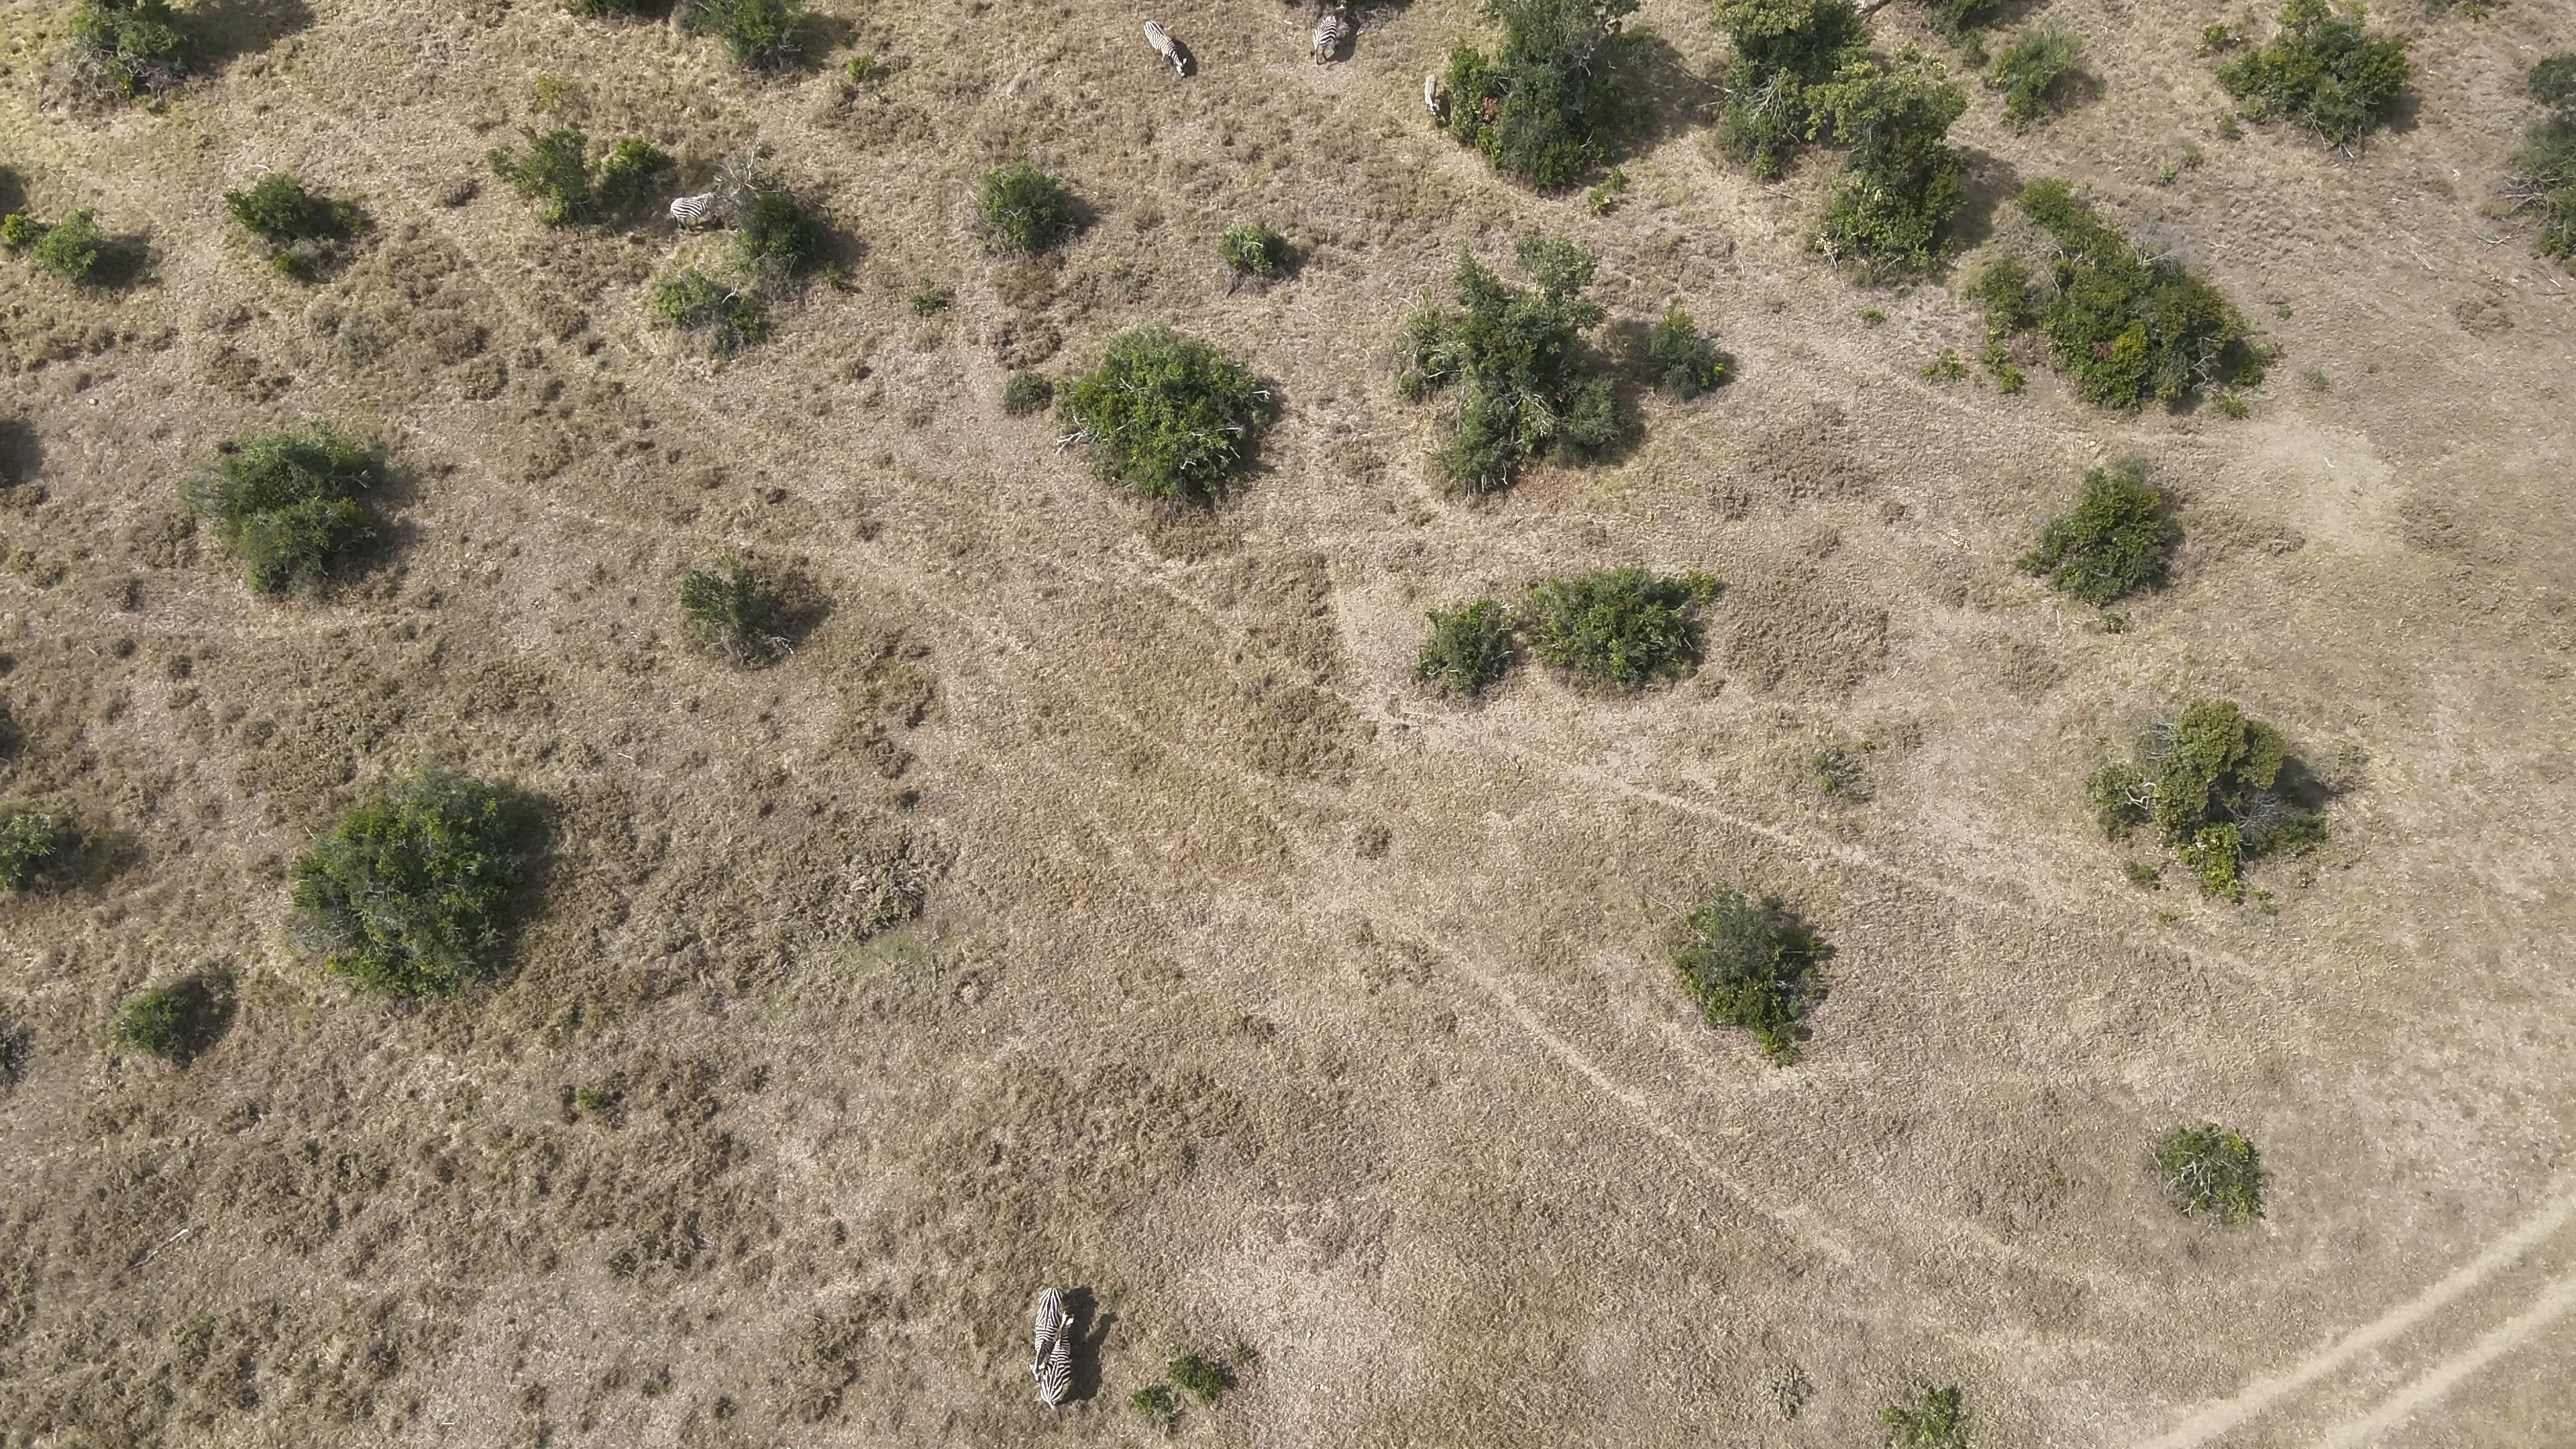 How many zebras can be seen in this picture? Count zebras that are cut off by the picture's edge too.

6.